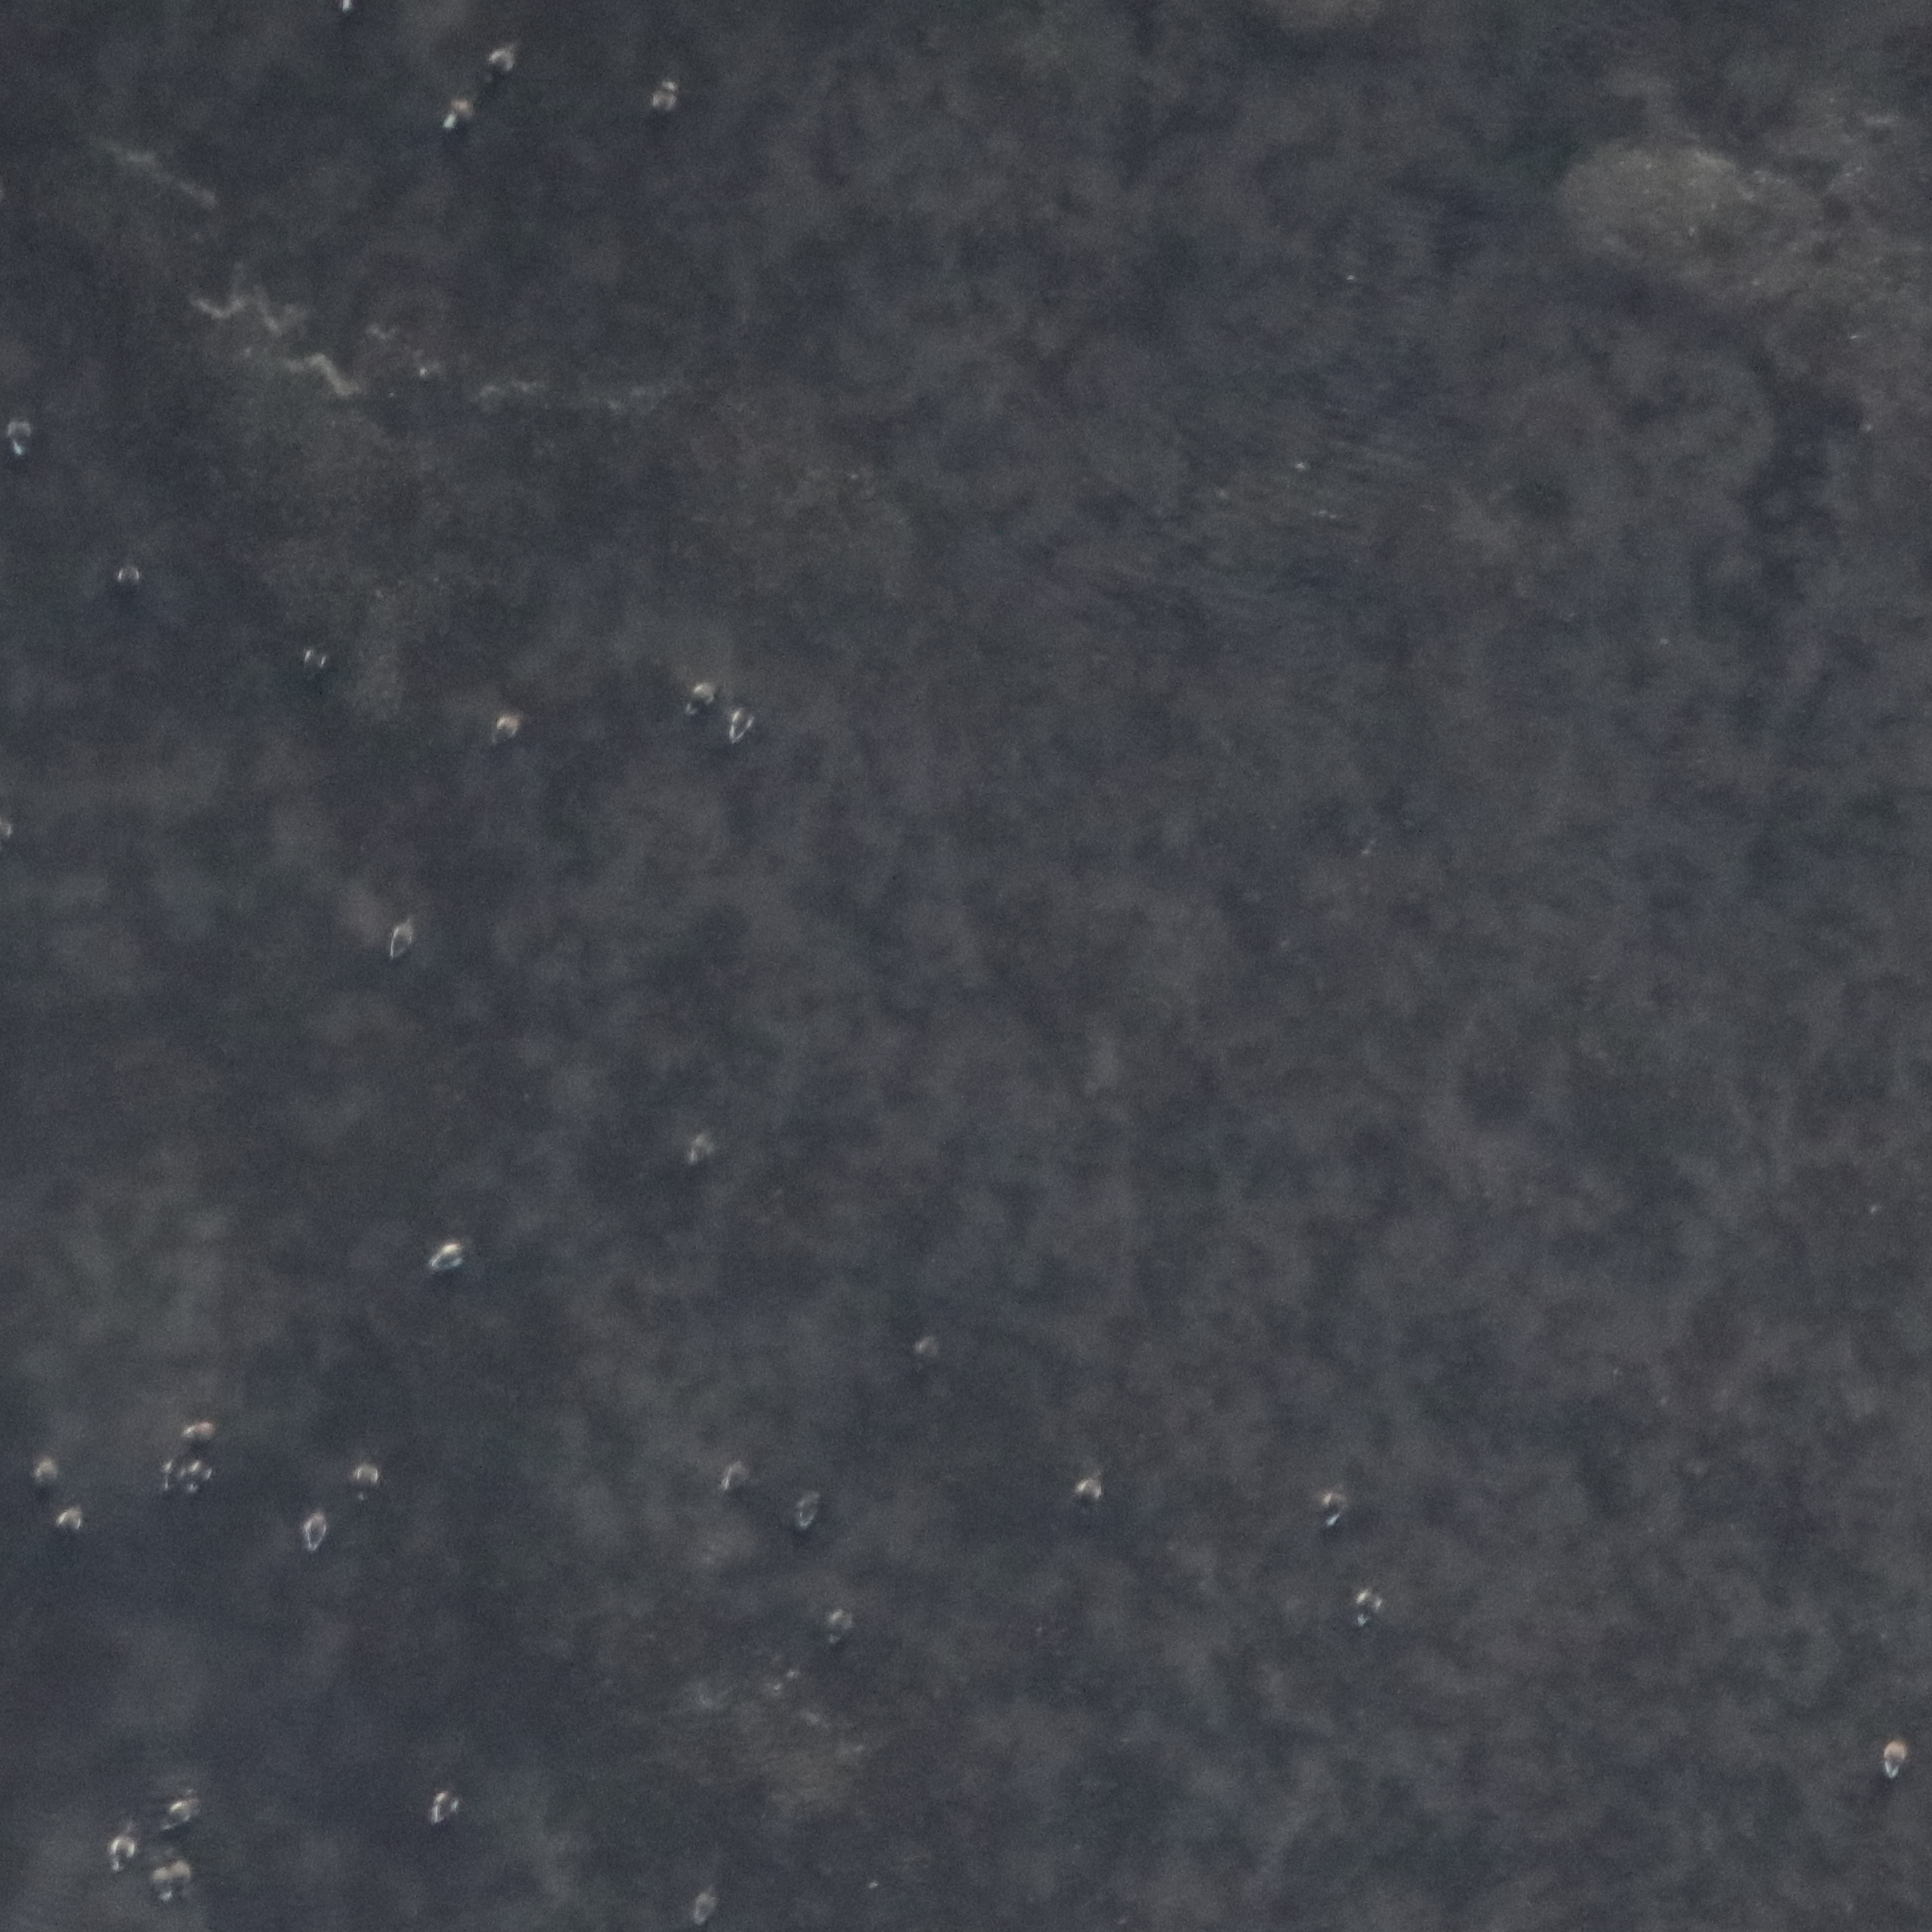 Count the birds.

34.